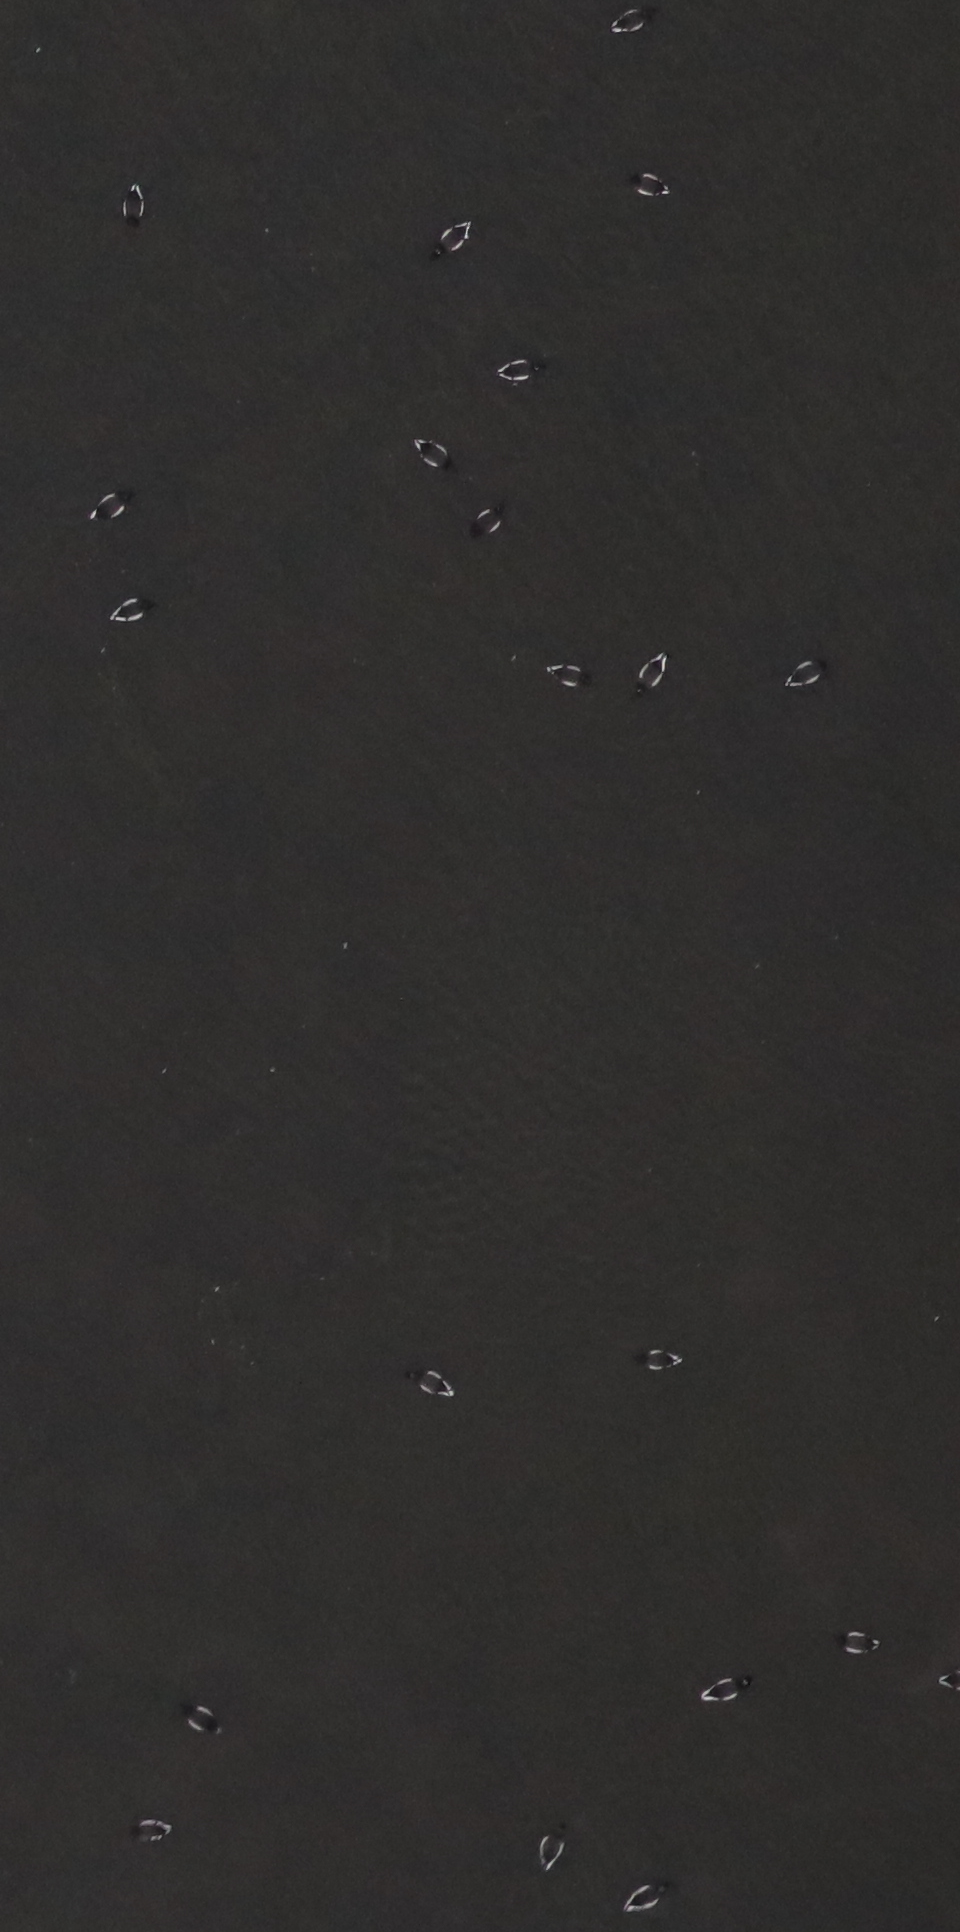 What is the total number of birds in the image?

20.